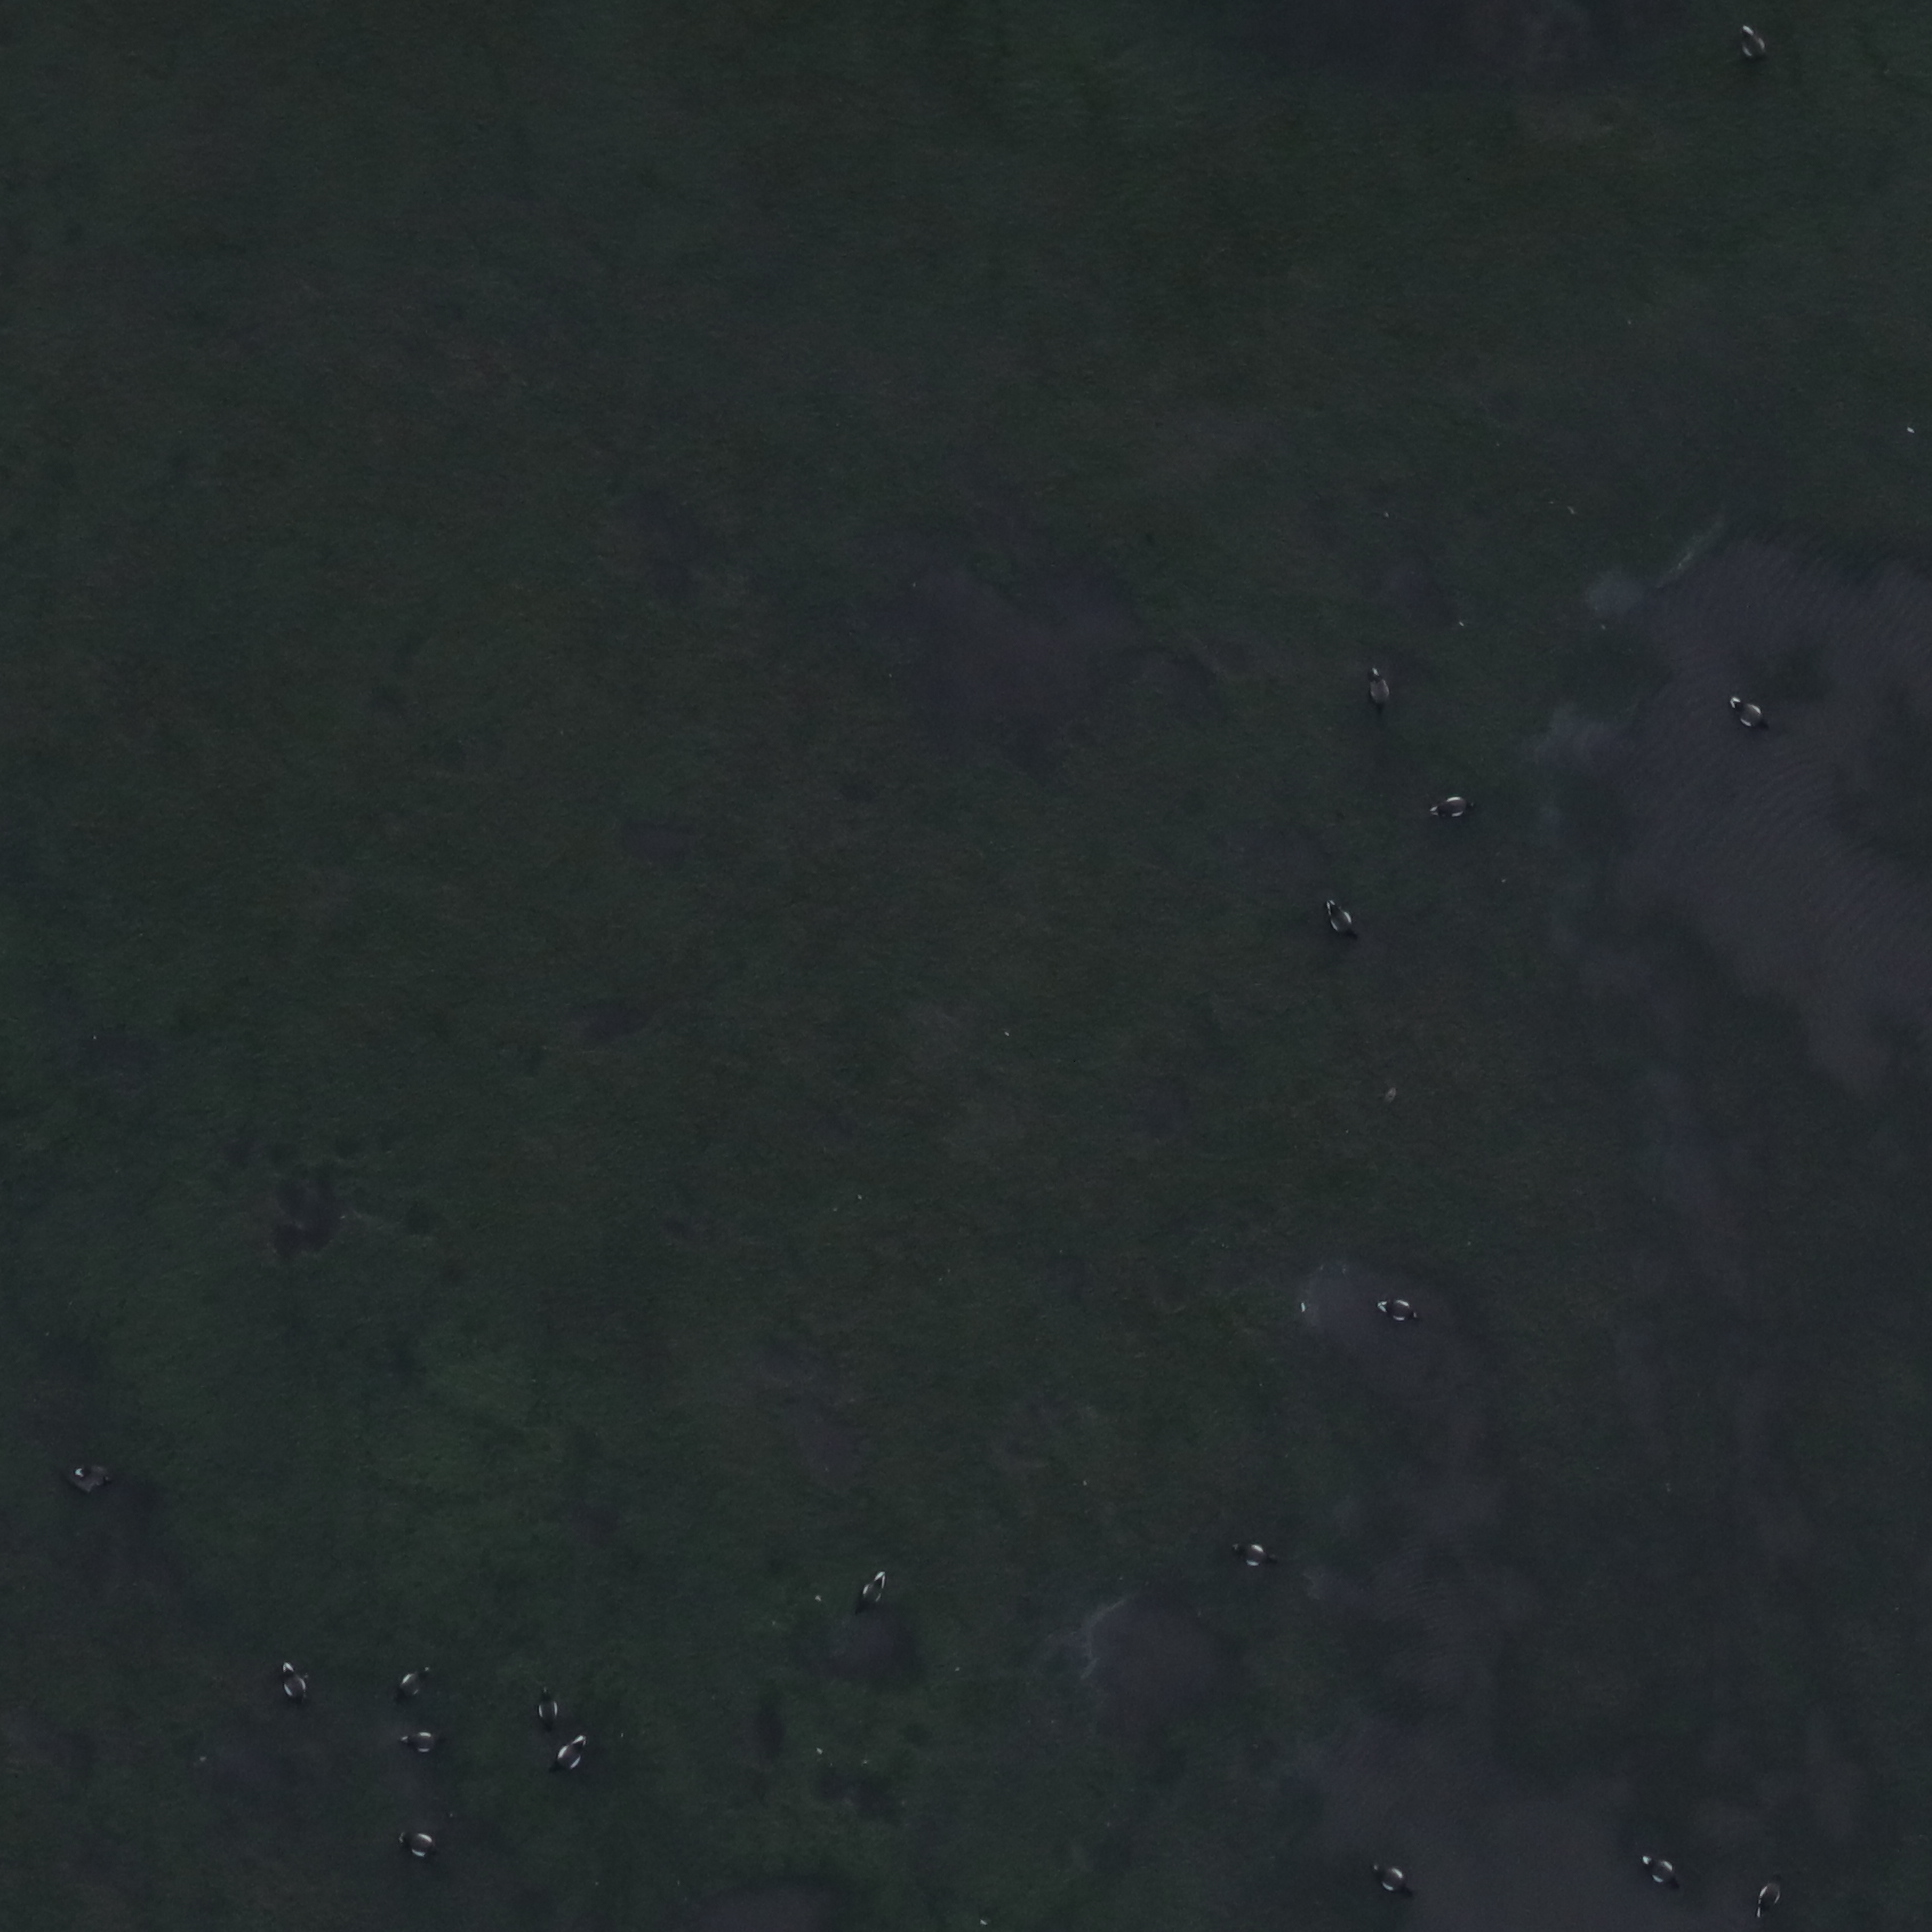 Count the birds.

18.